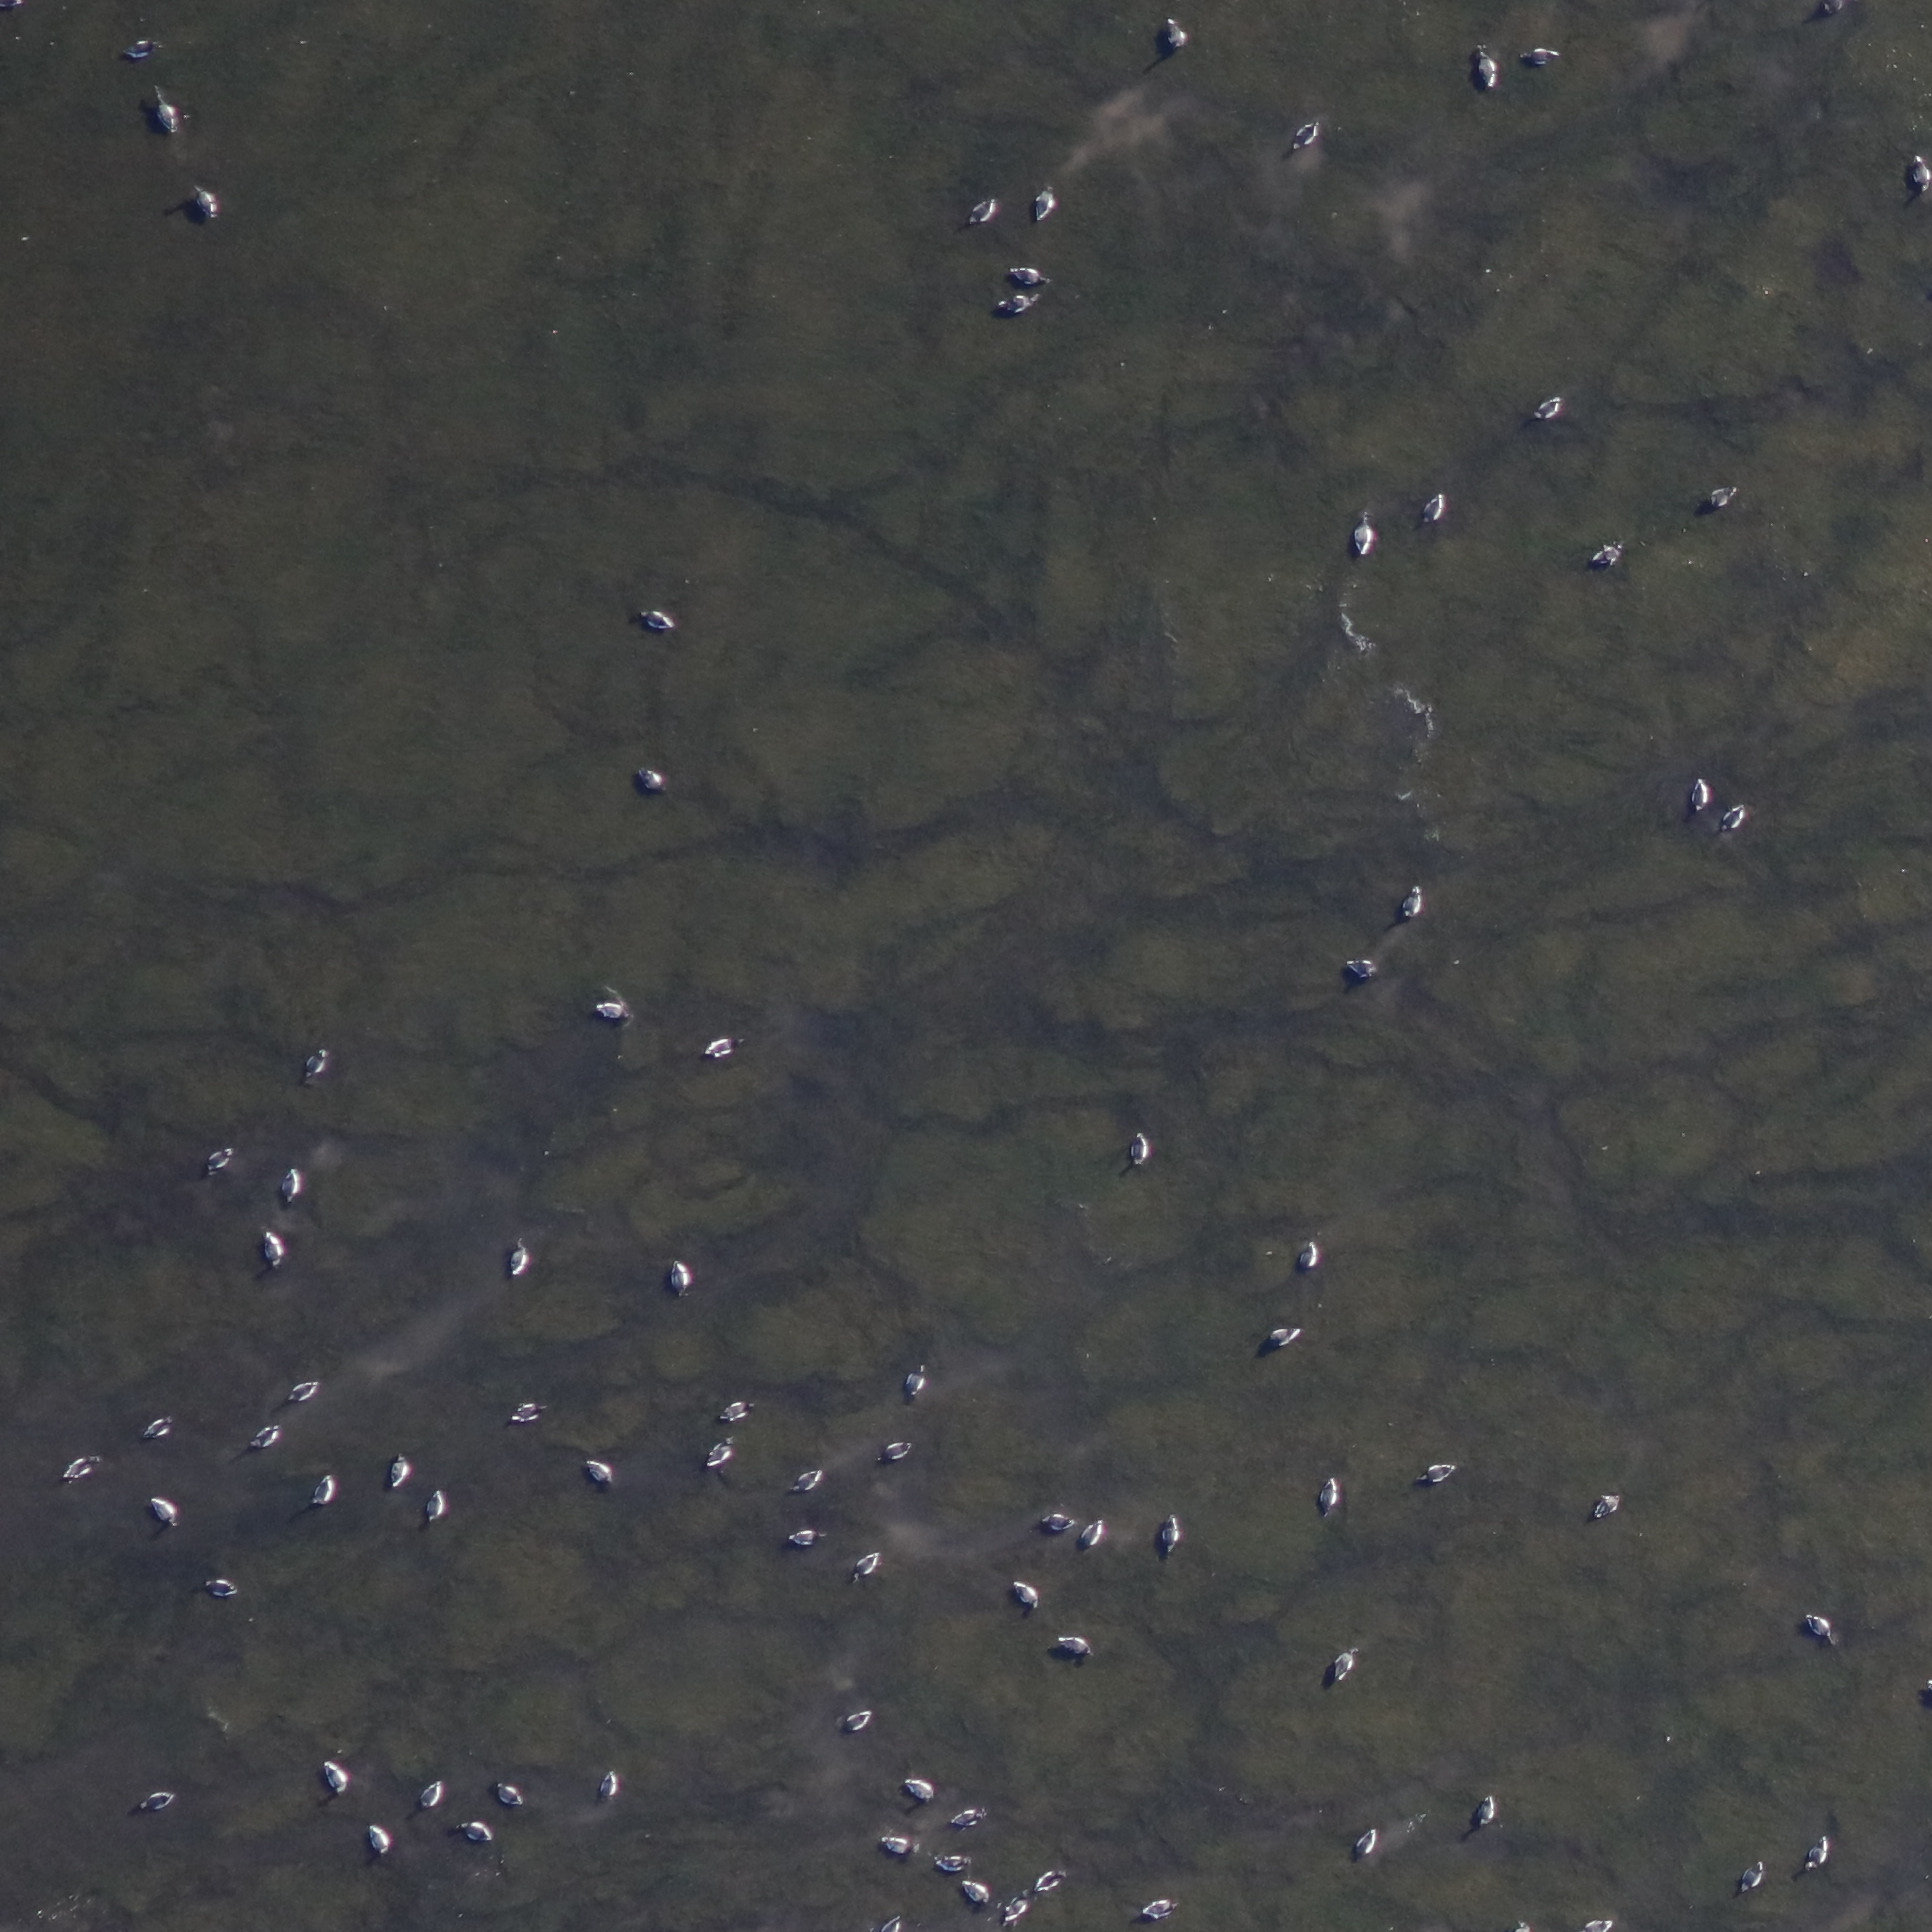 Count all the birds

84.